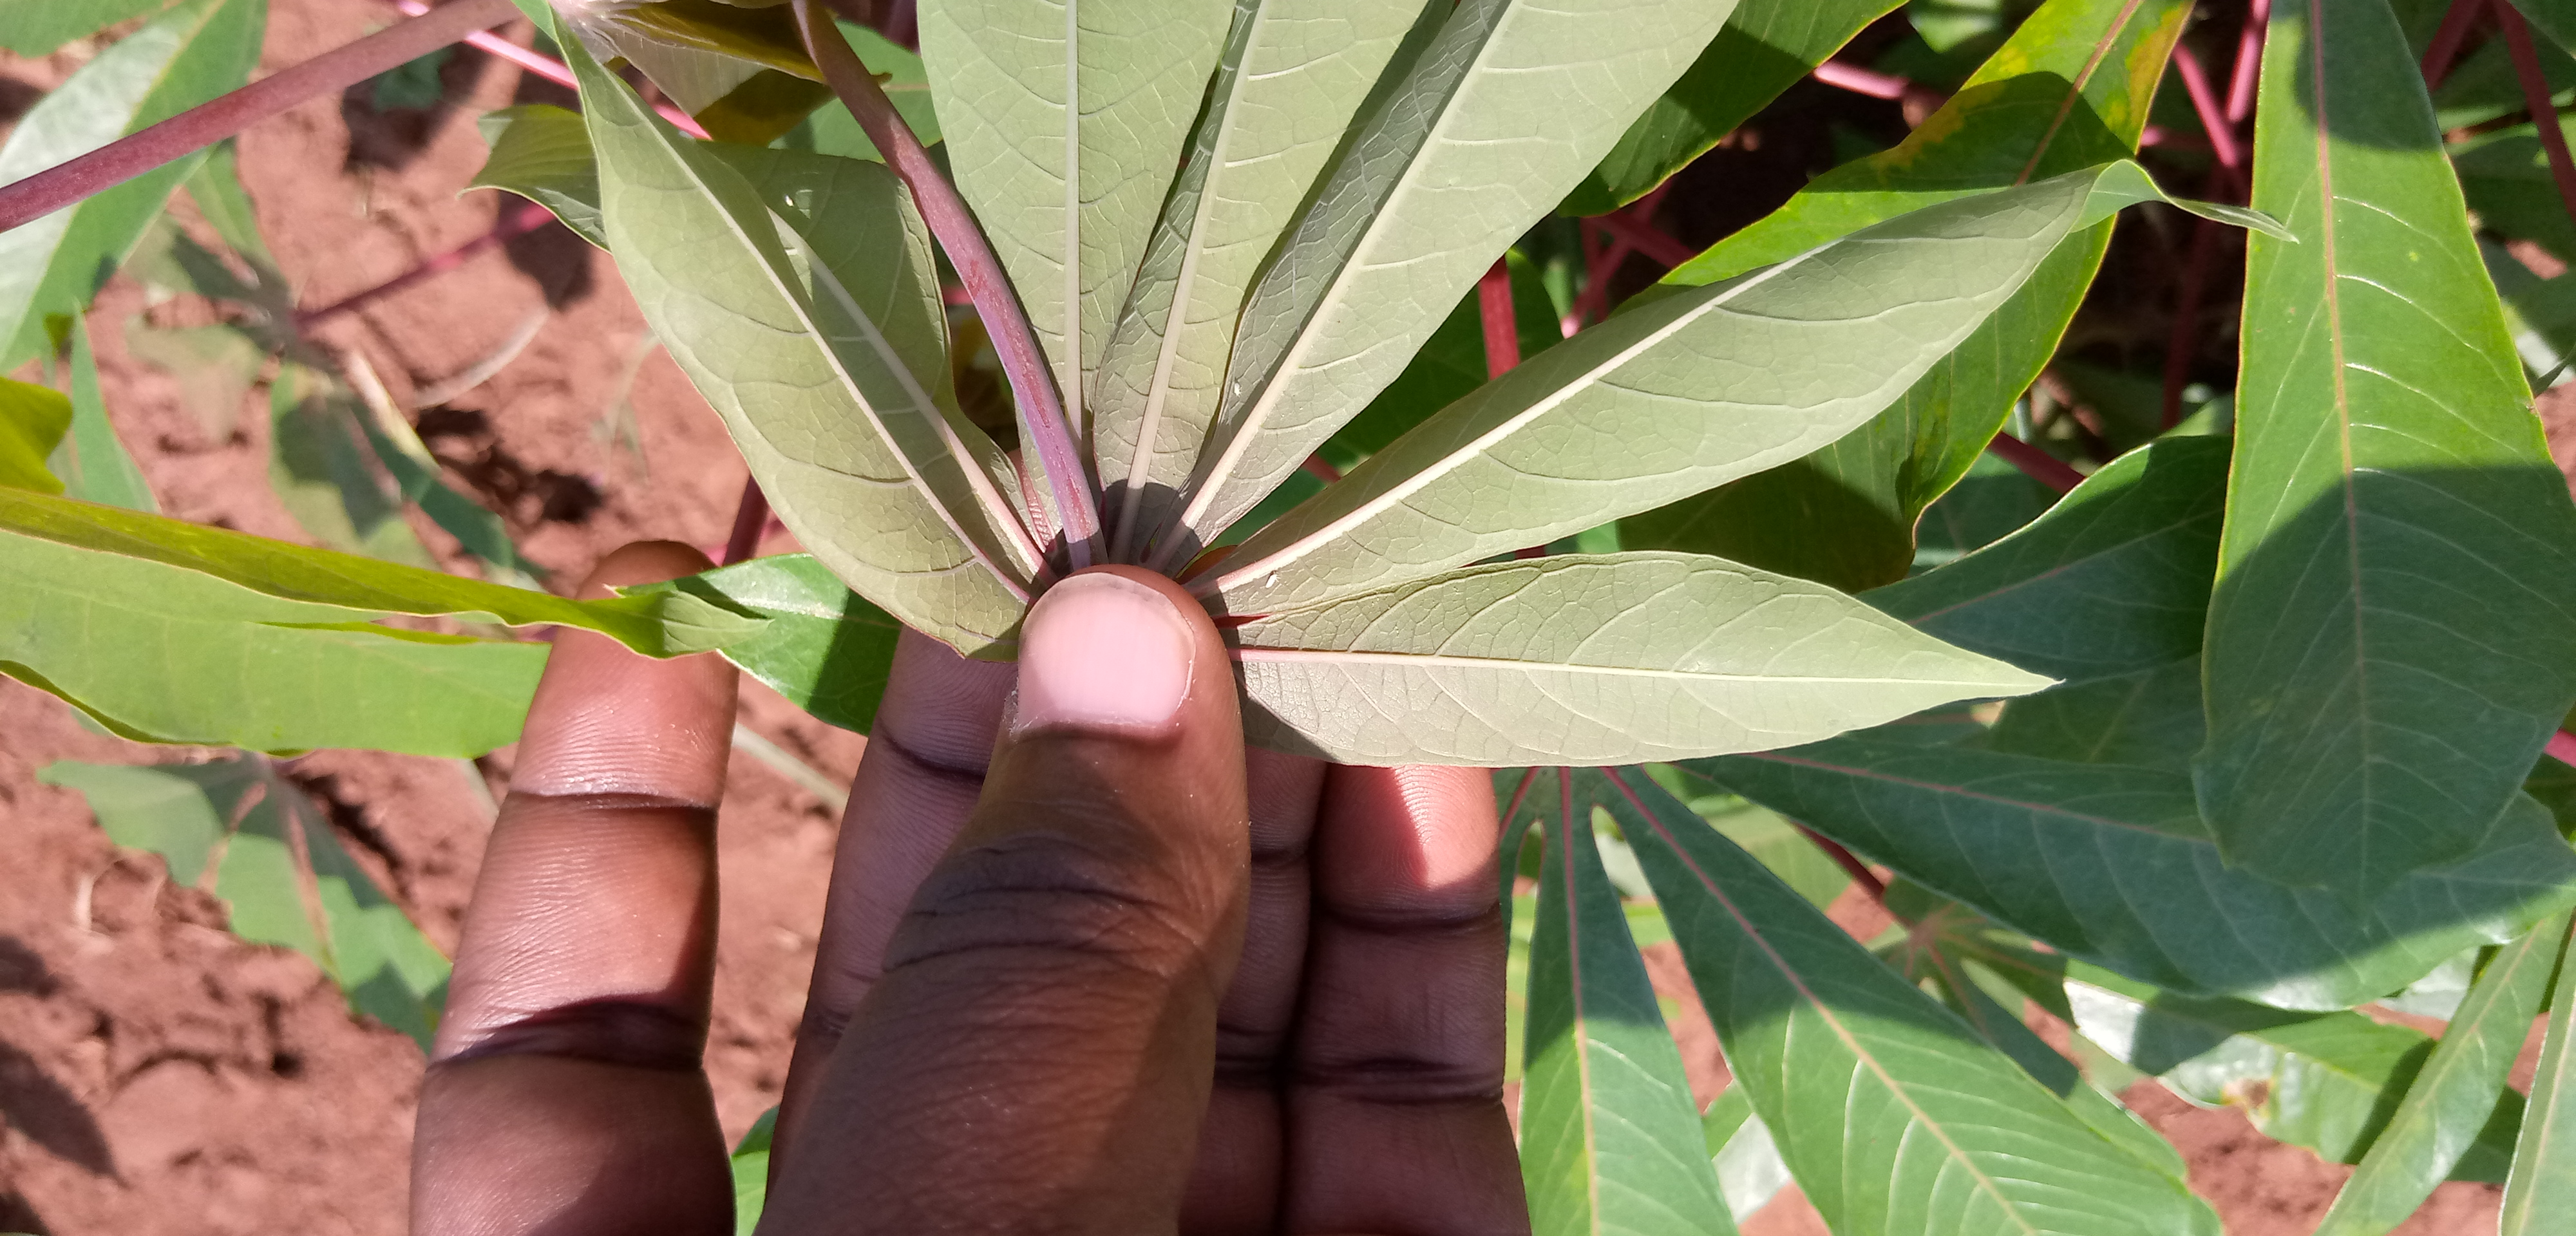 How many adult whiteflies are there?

3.